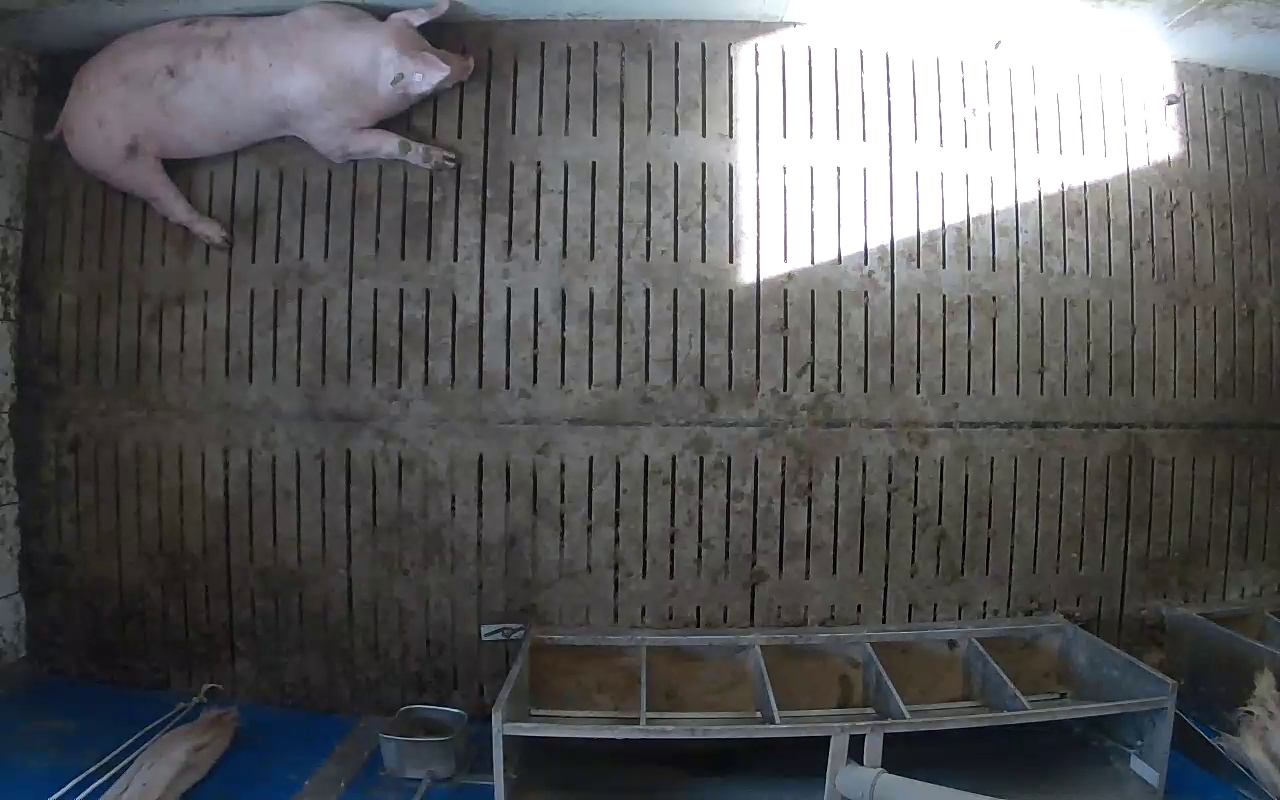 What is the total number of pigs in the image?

1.